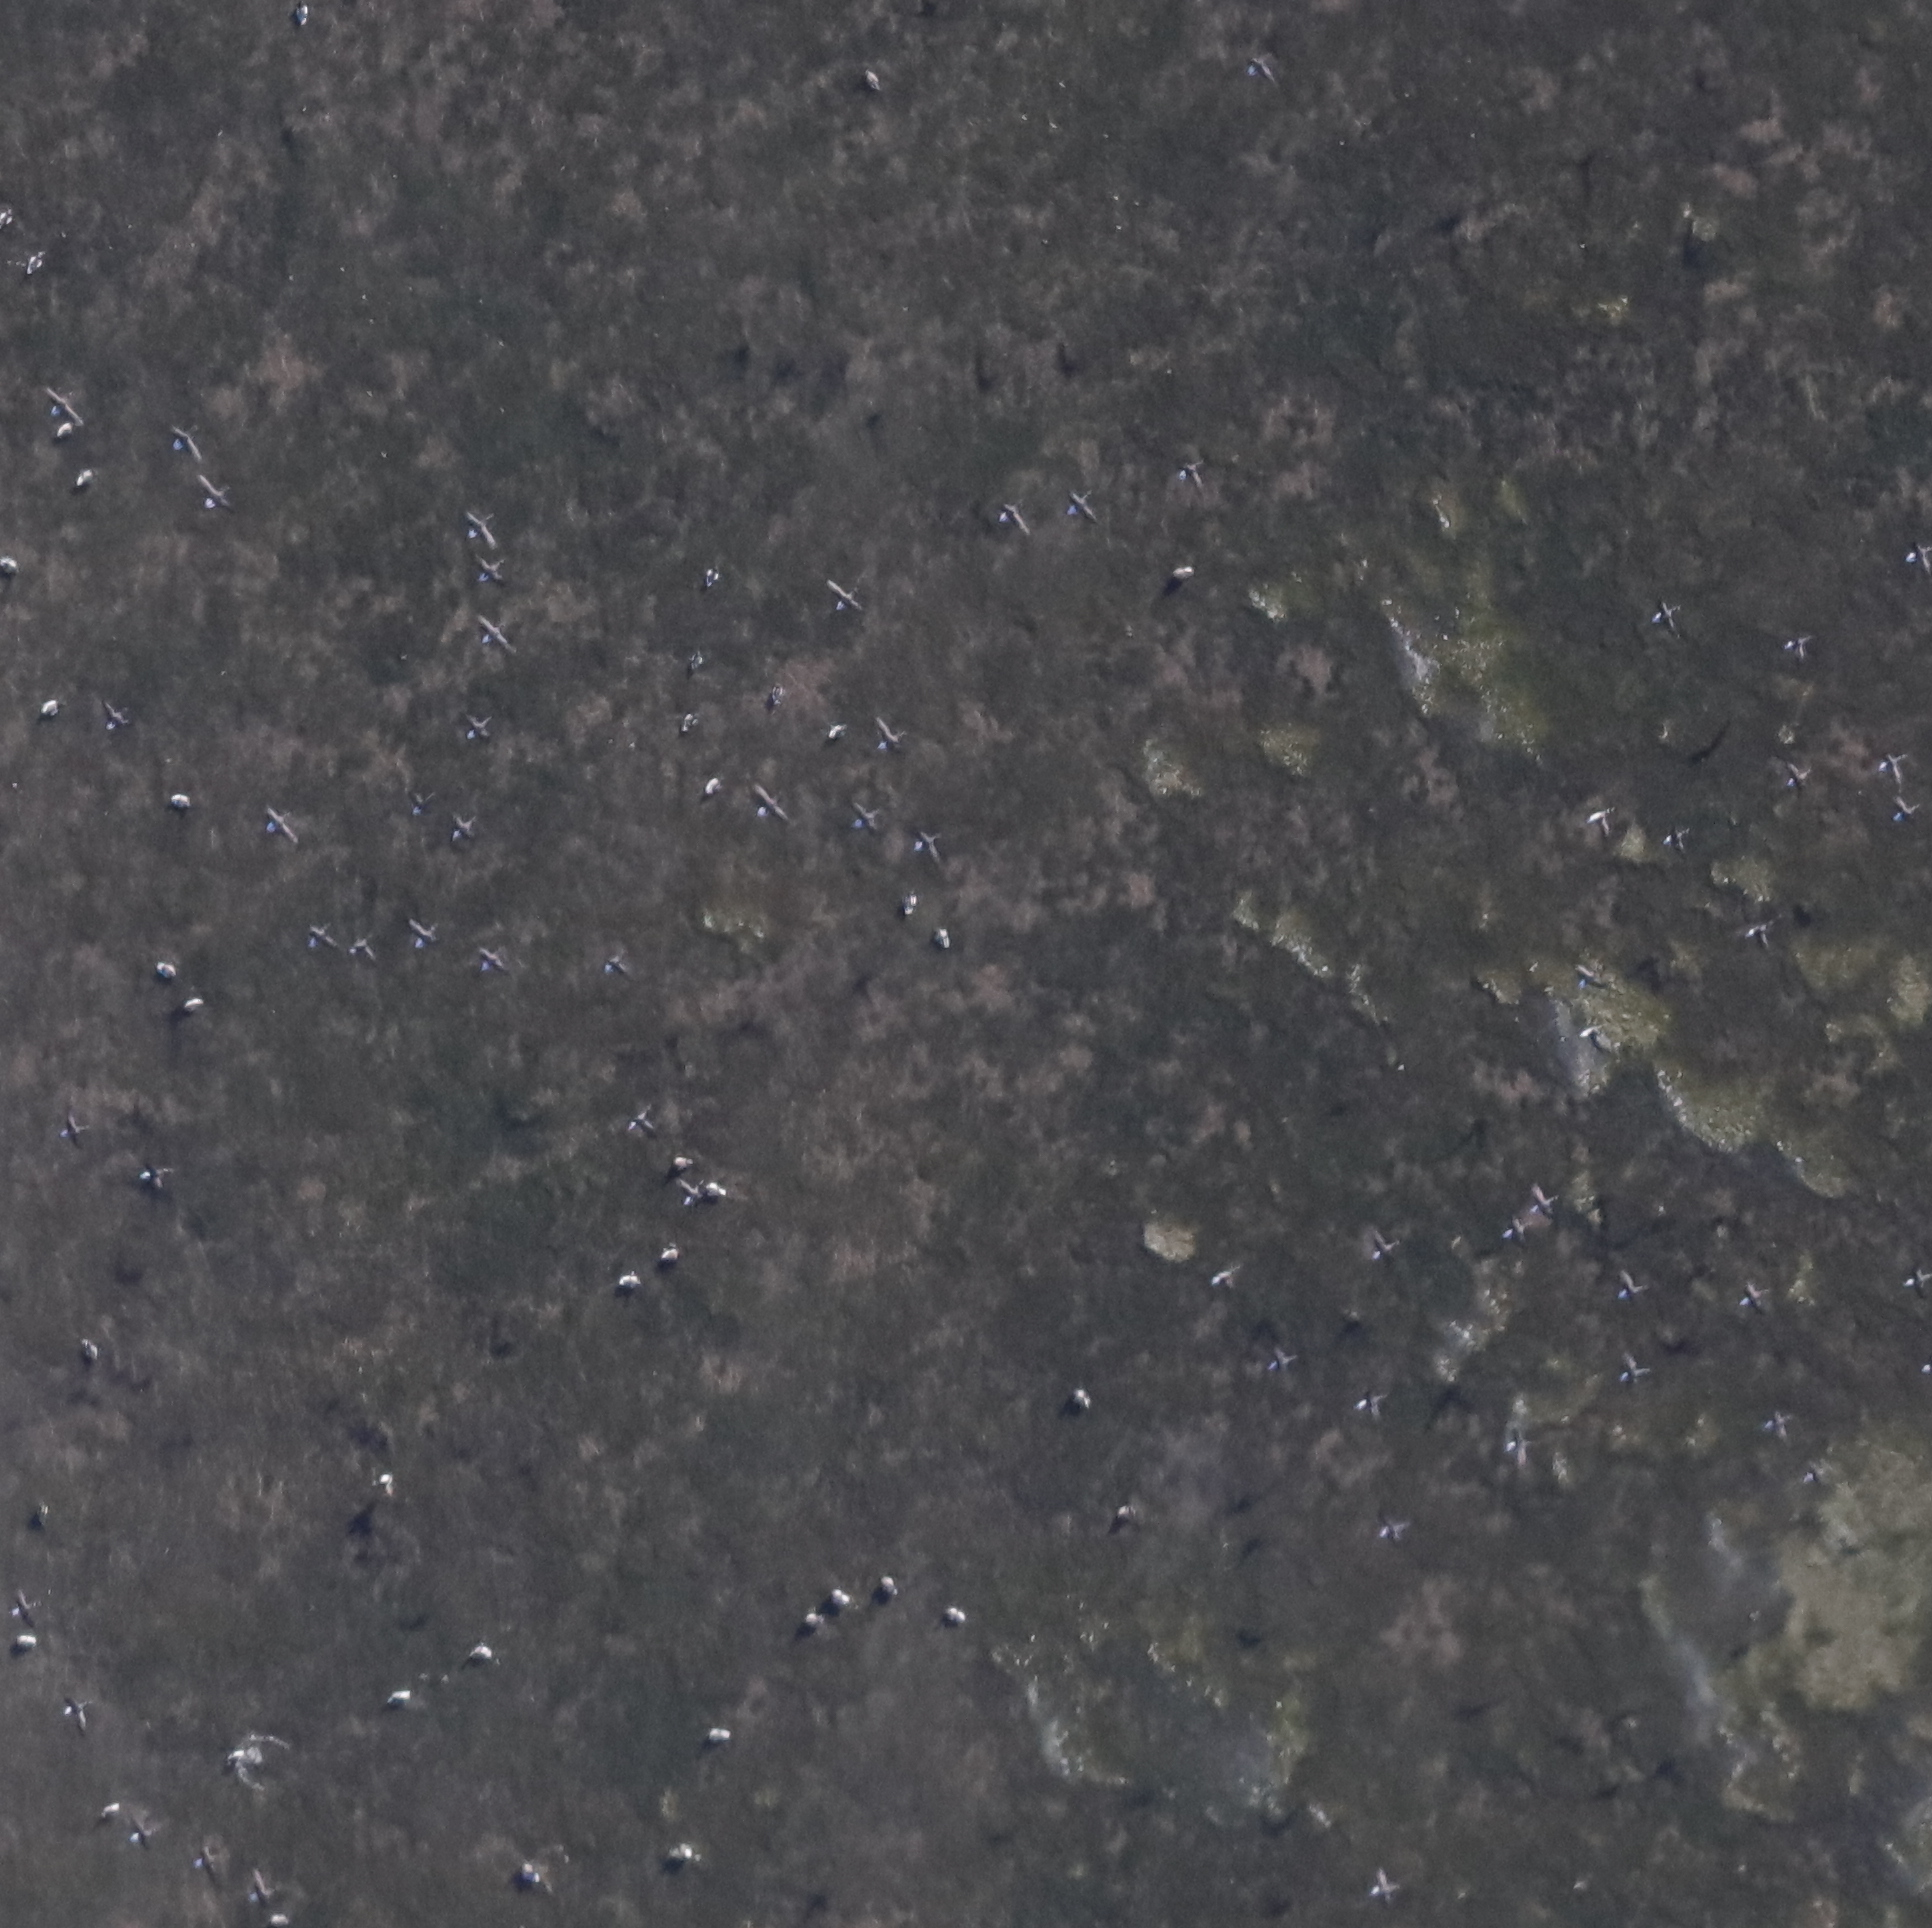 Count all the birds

102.